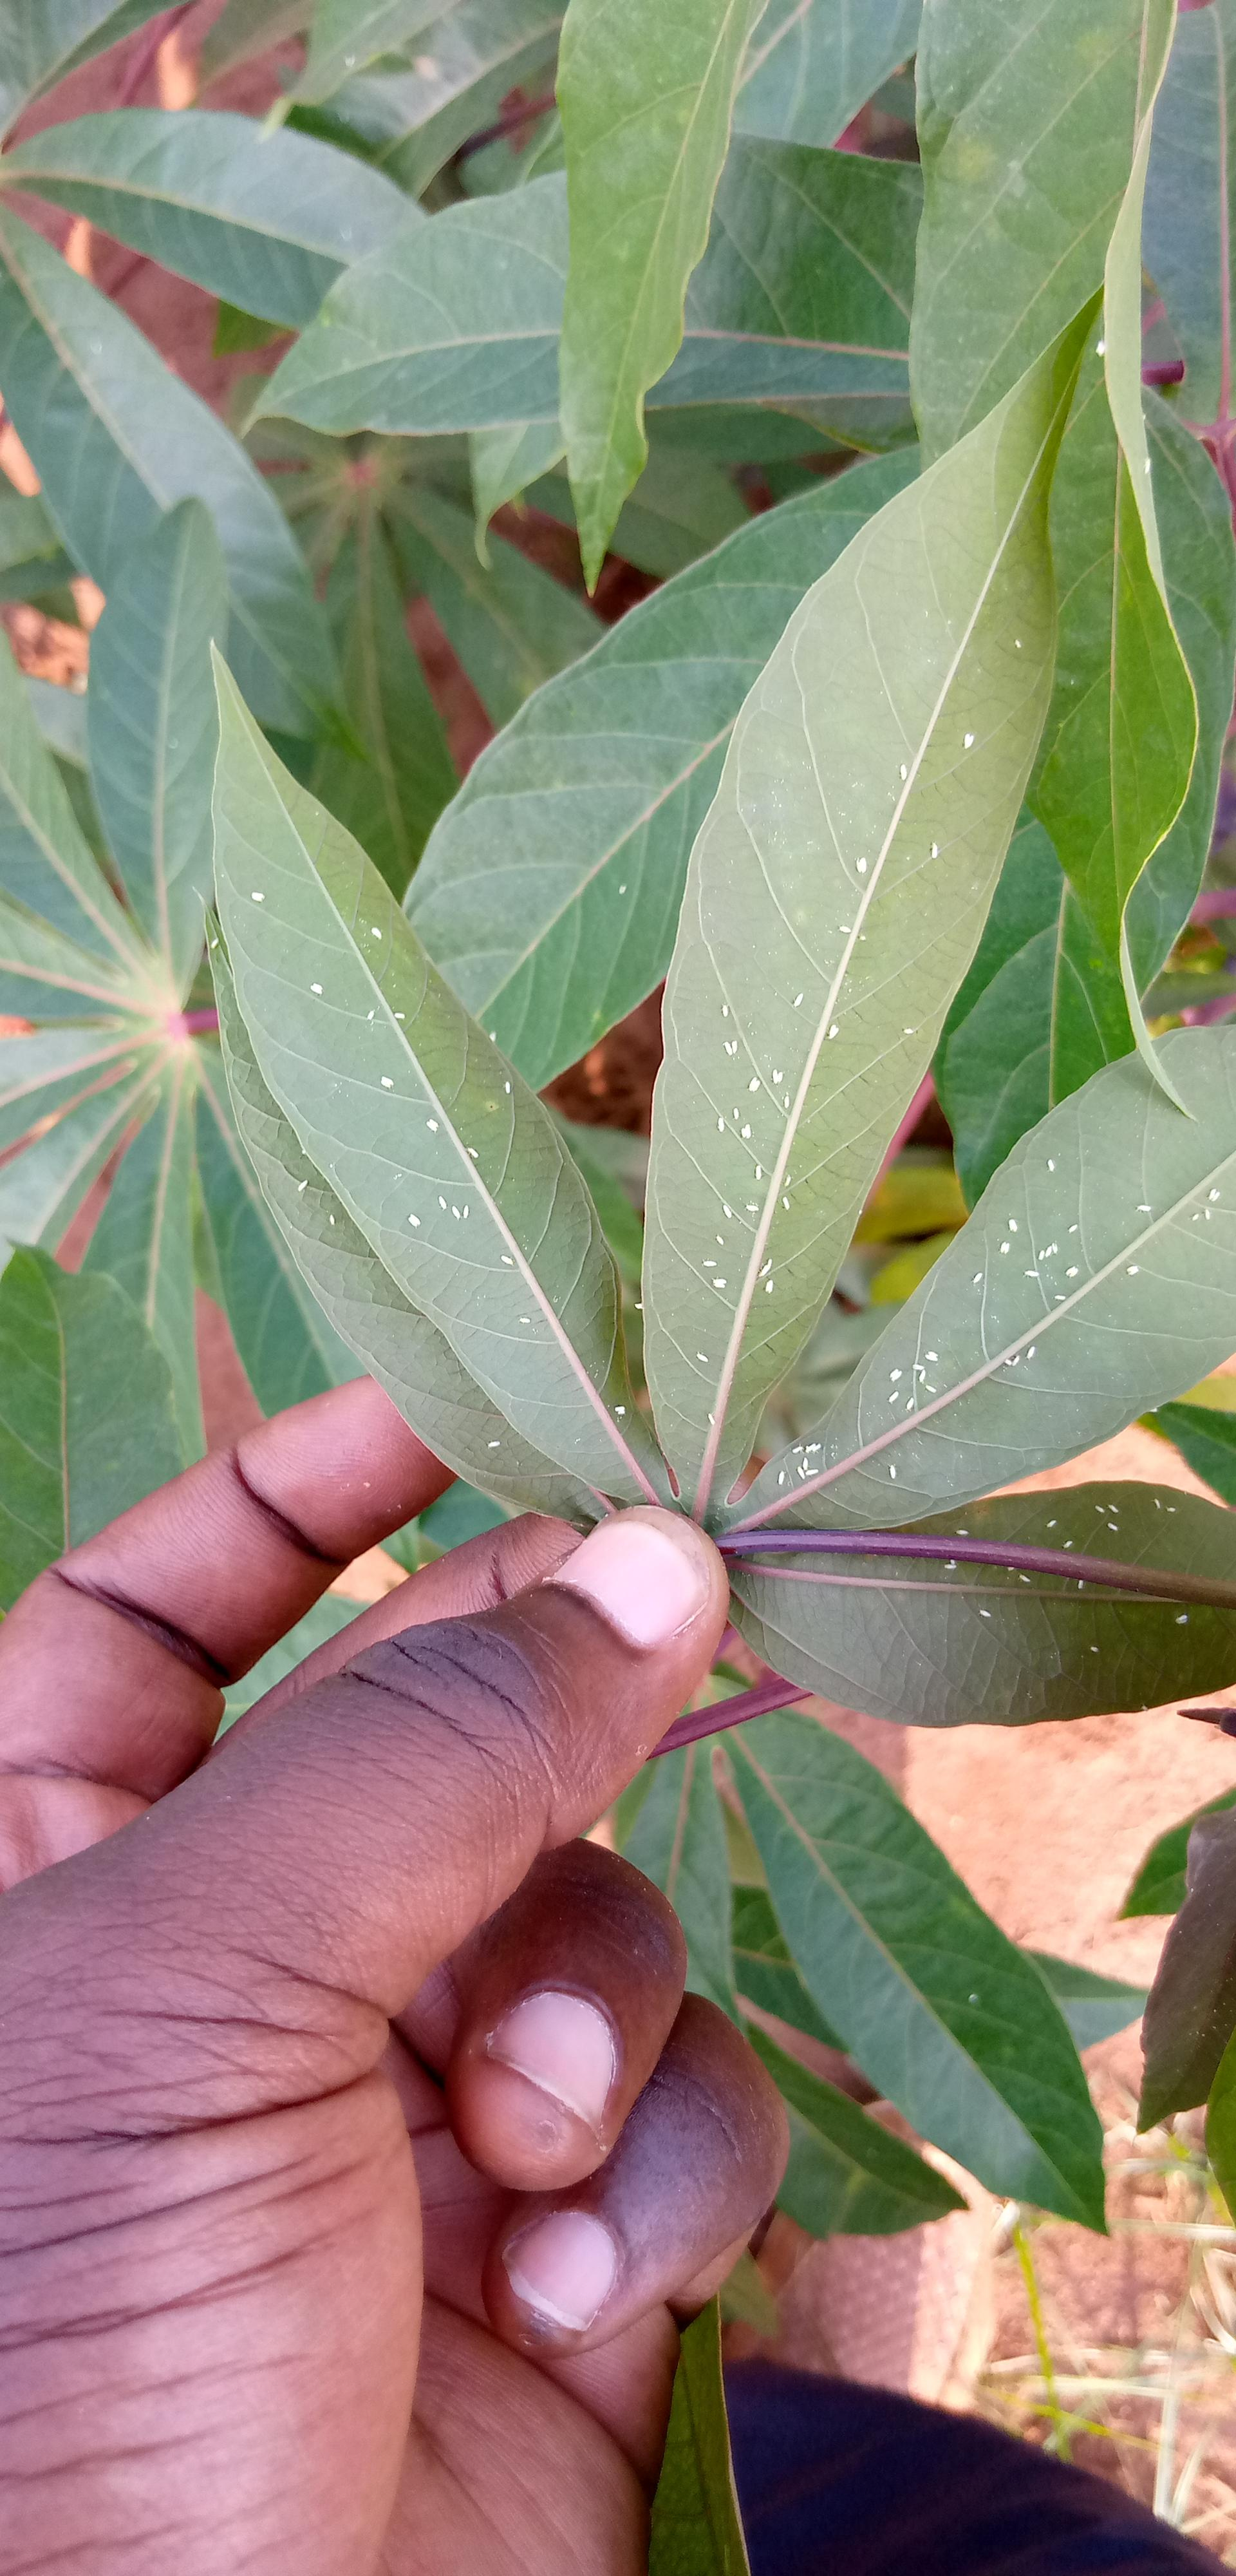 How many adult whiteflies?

109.